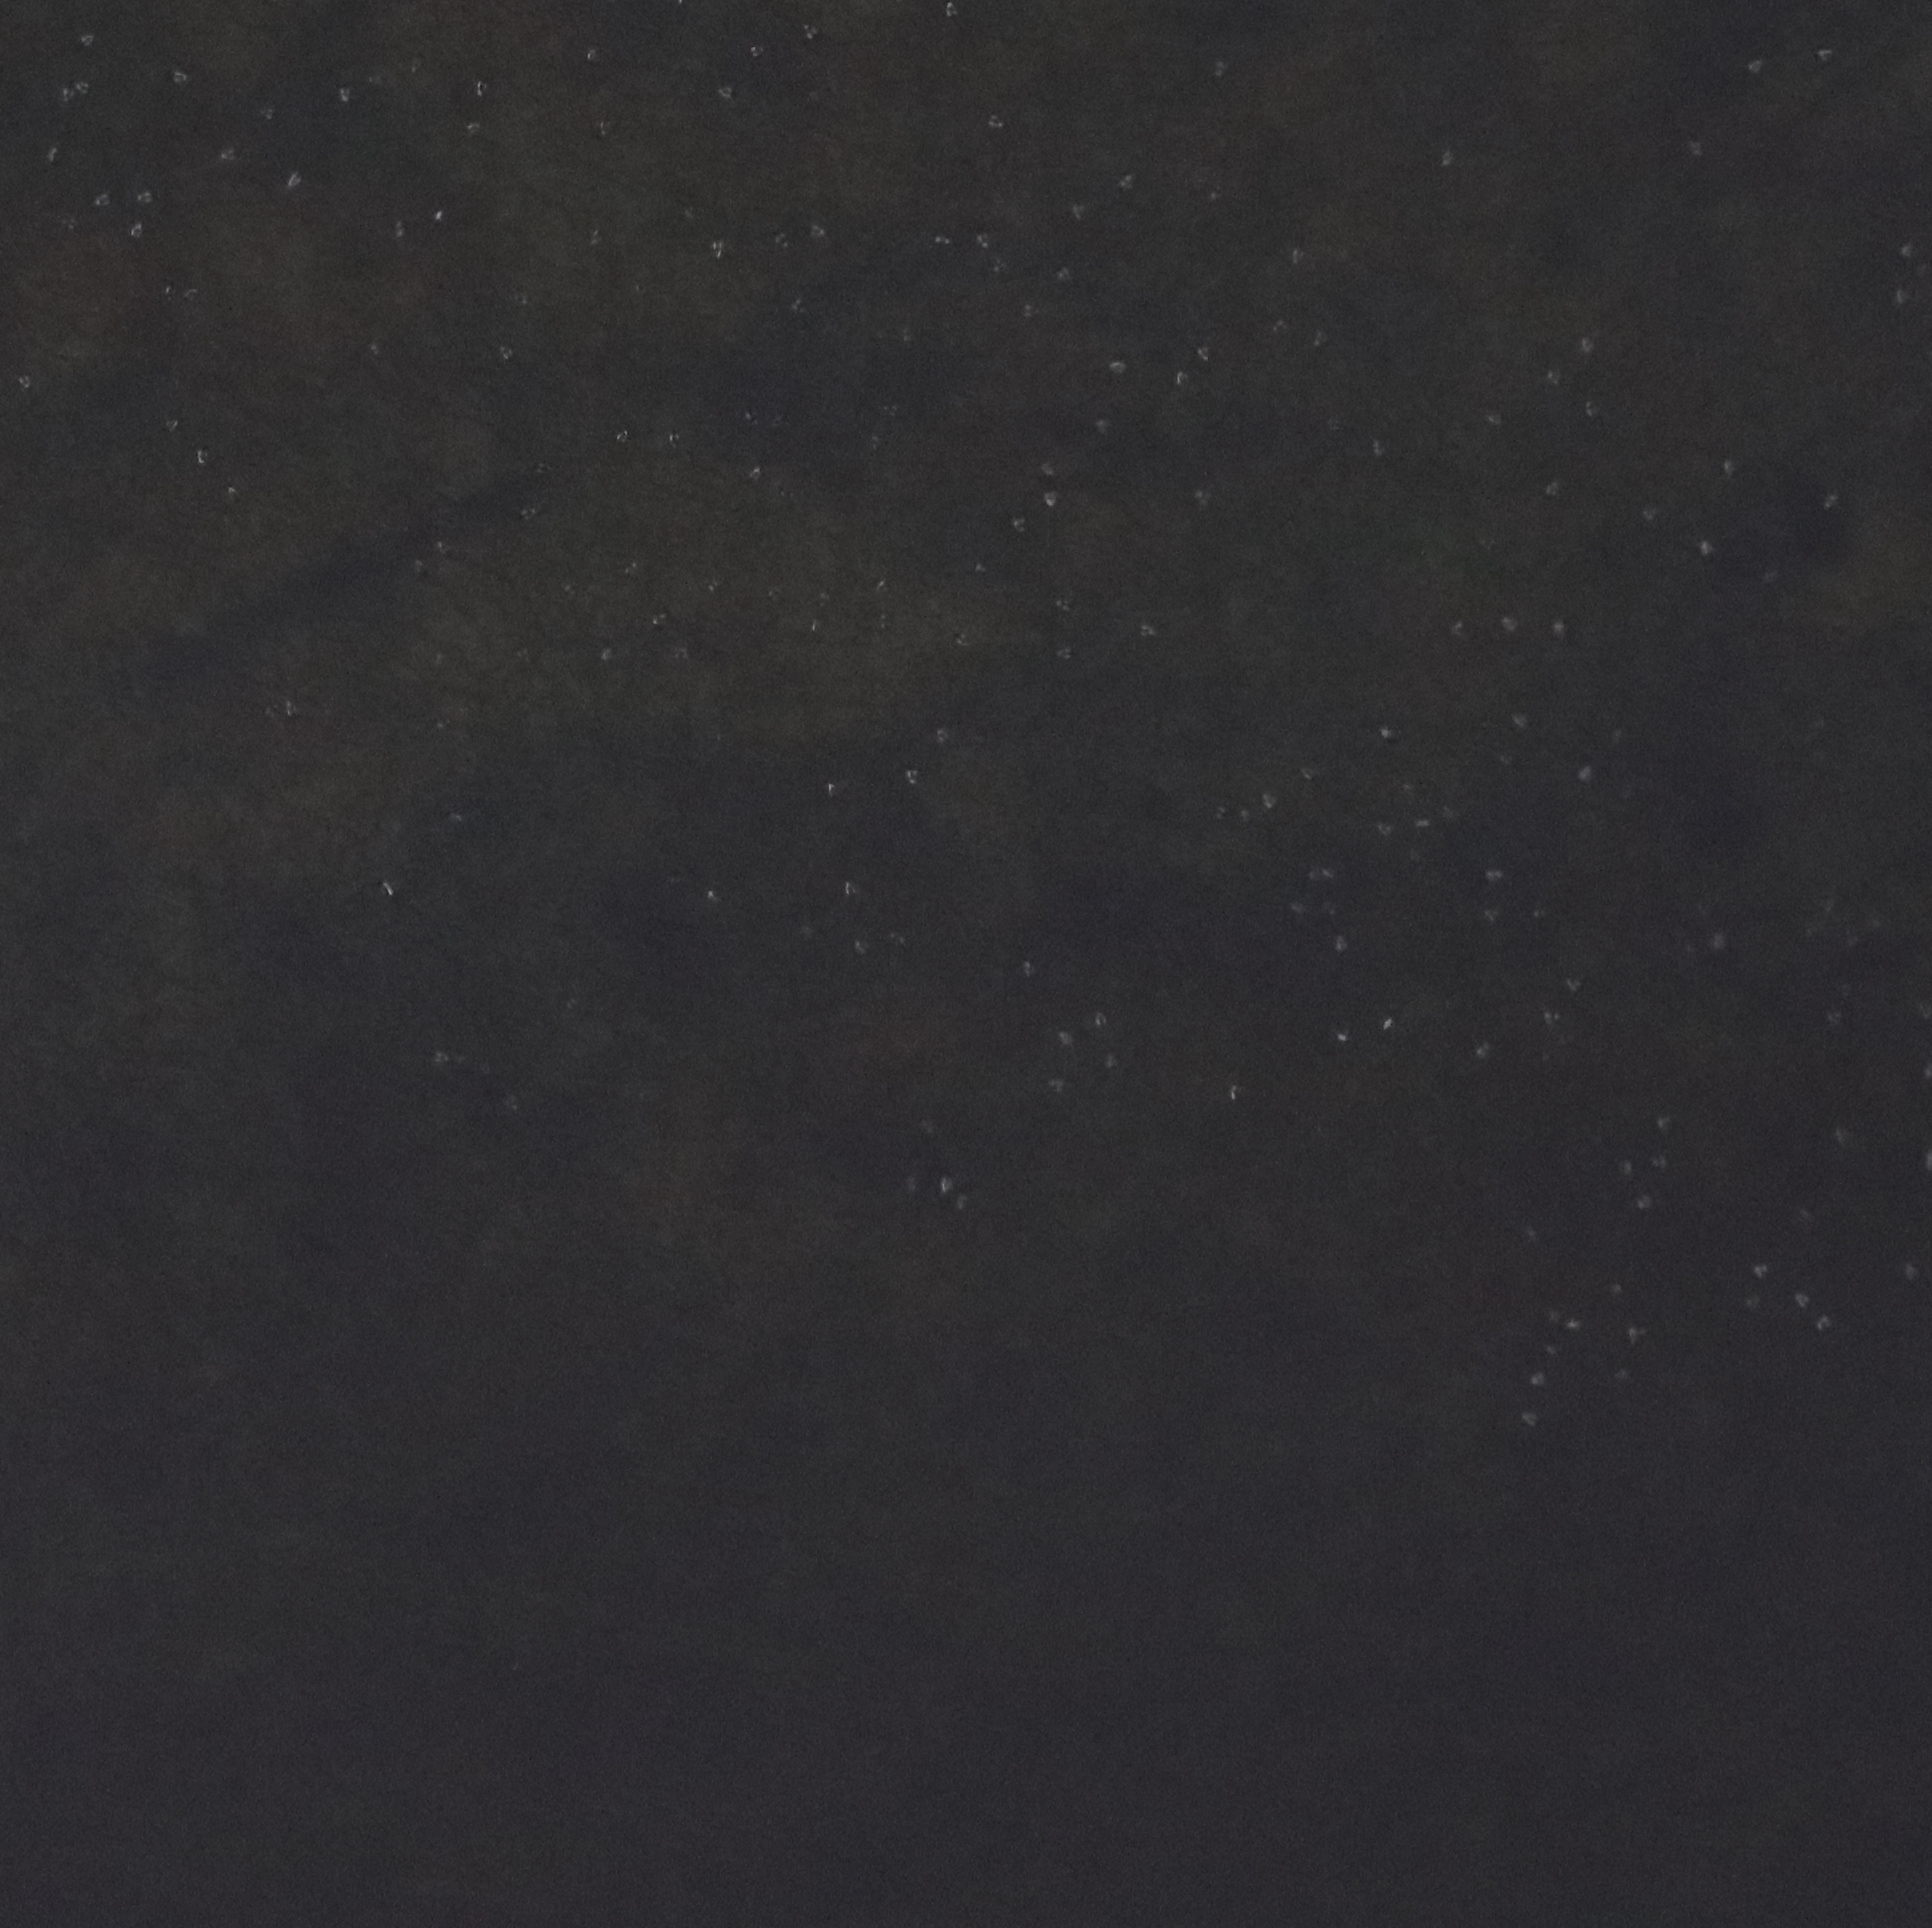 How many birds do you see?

188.